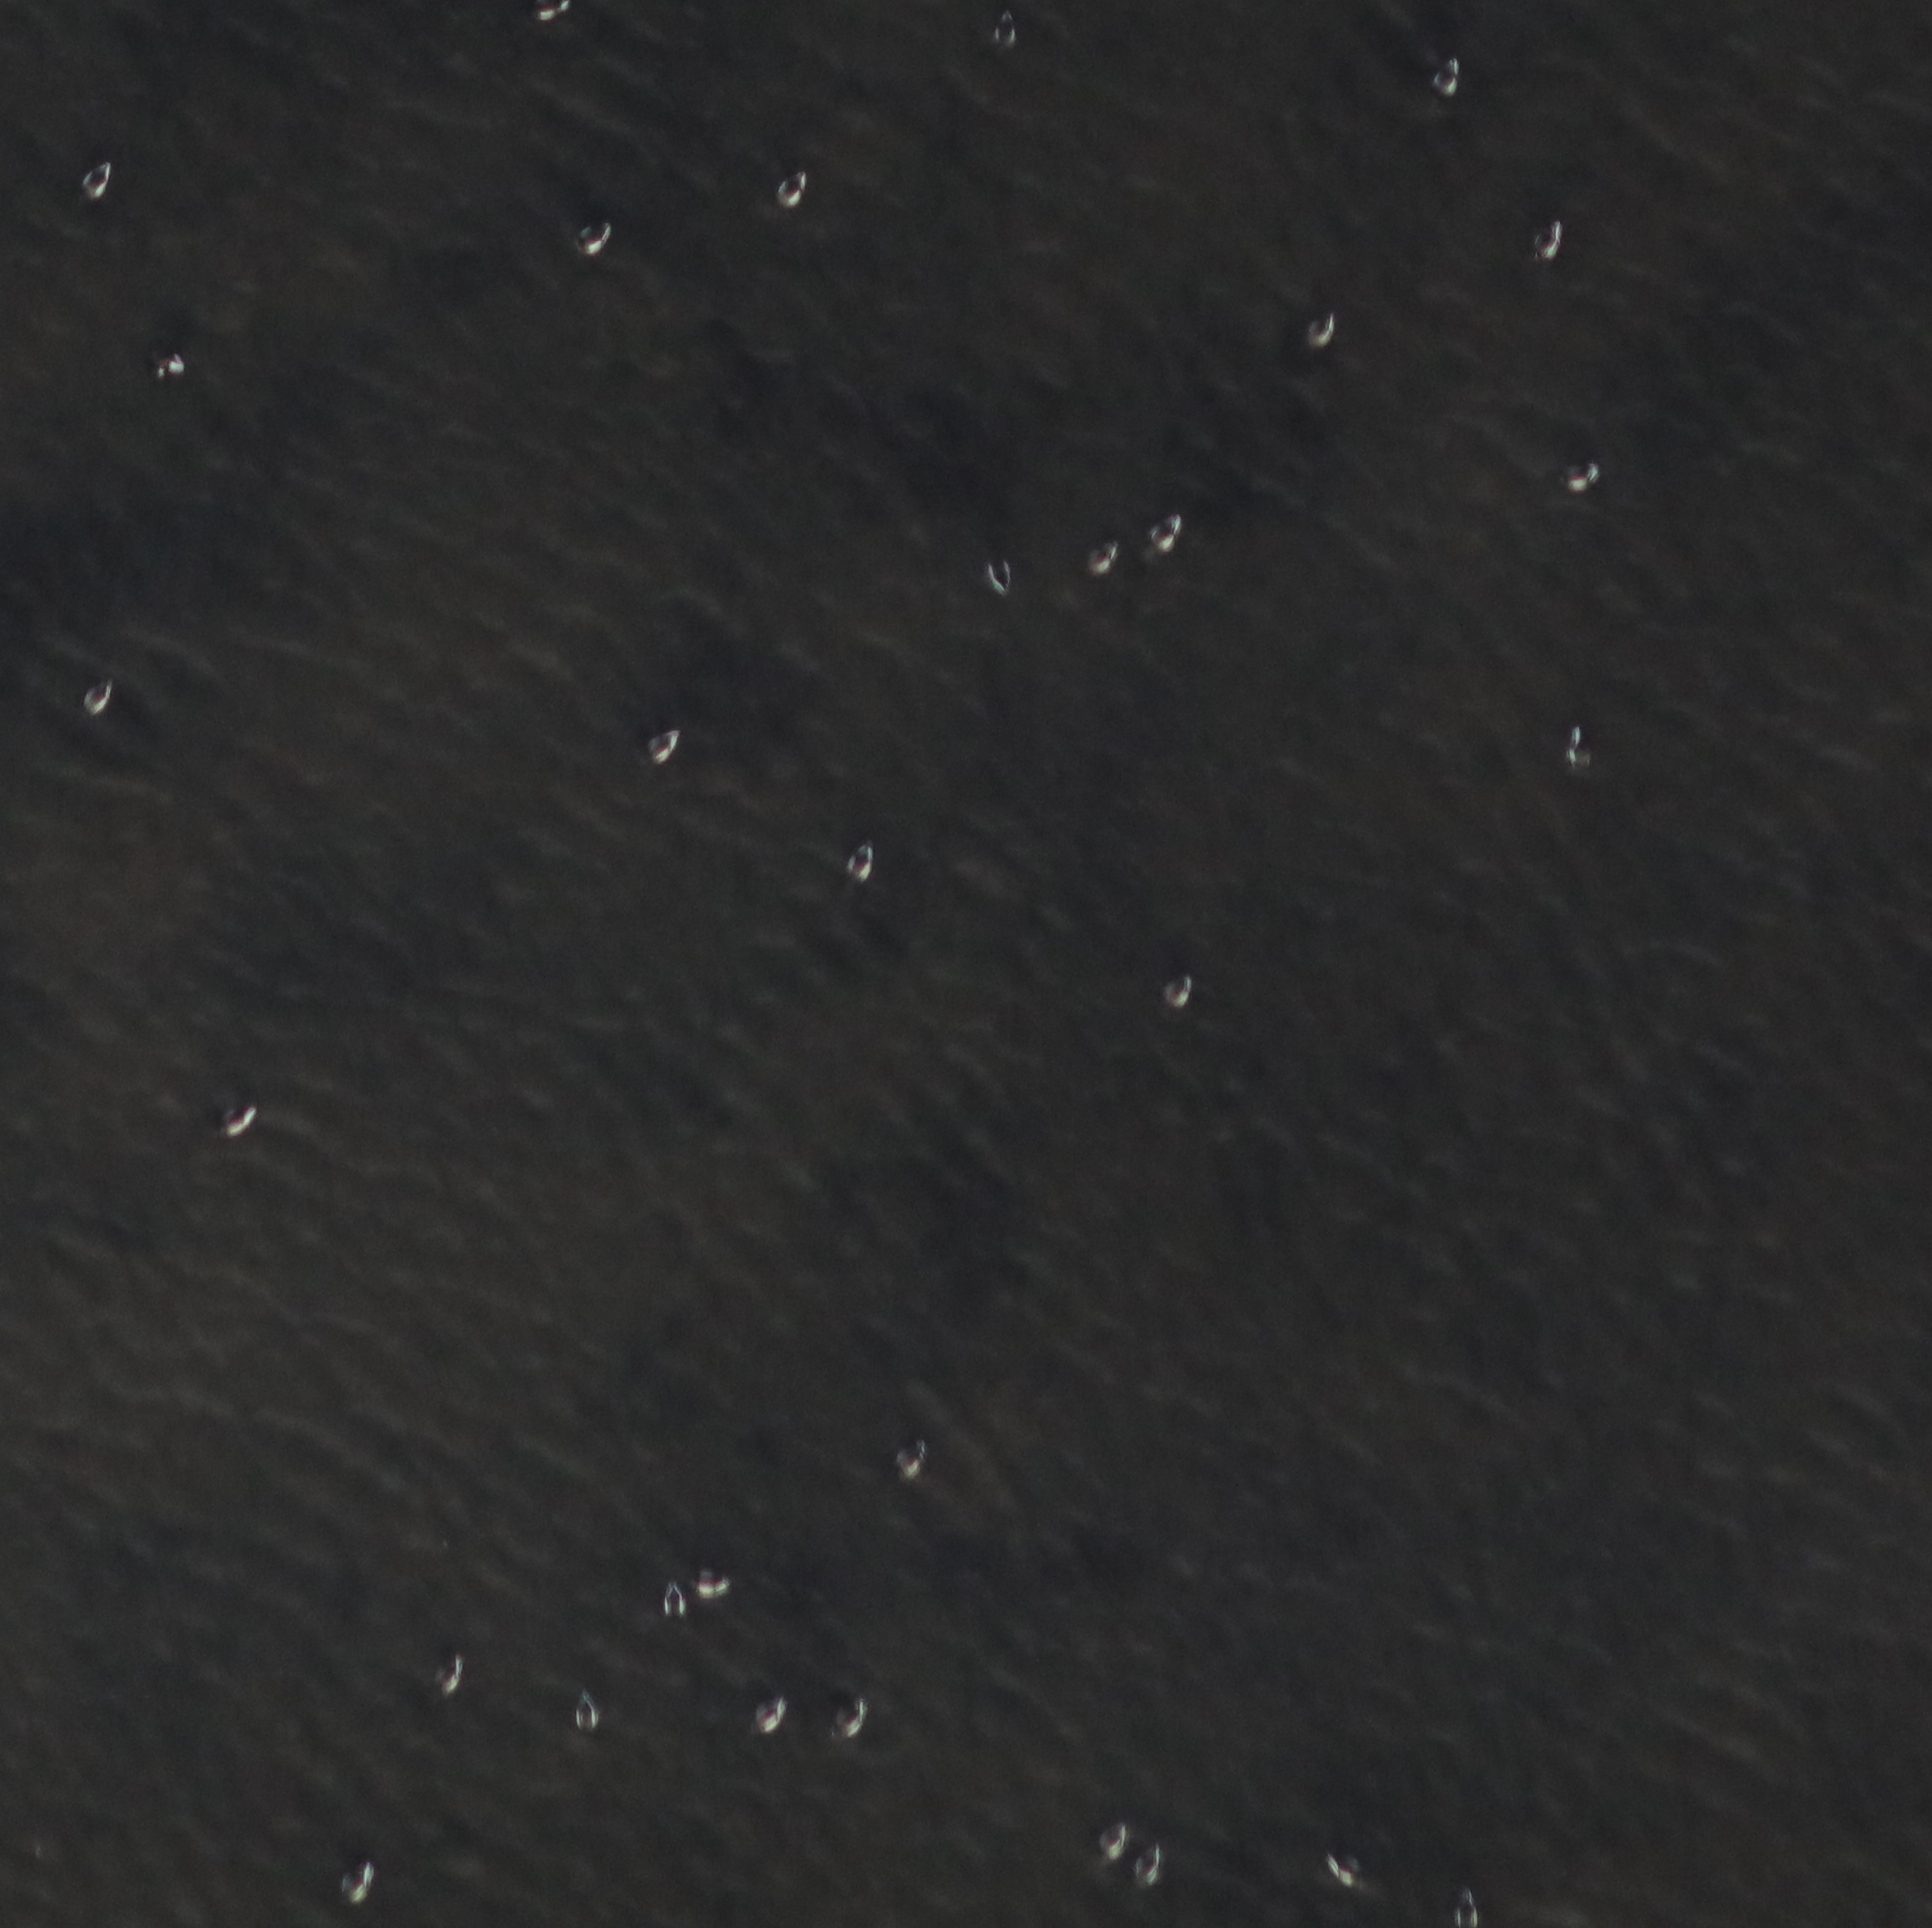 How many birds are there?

31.